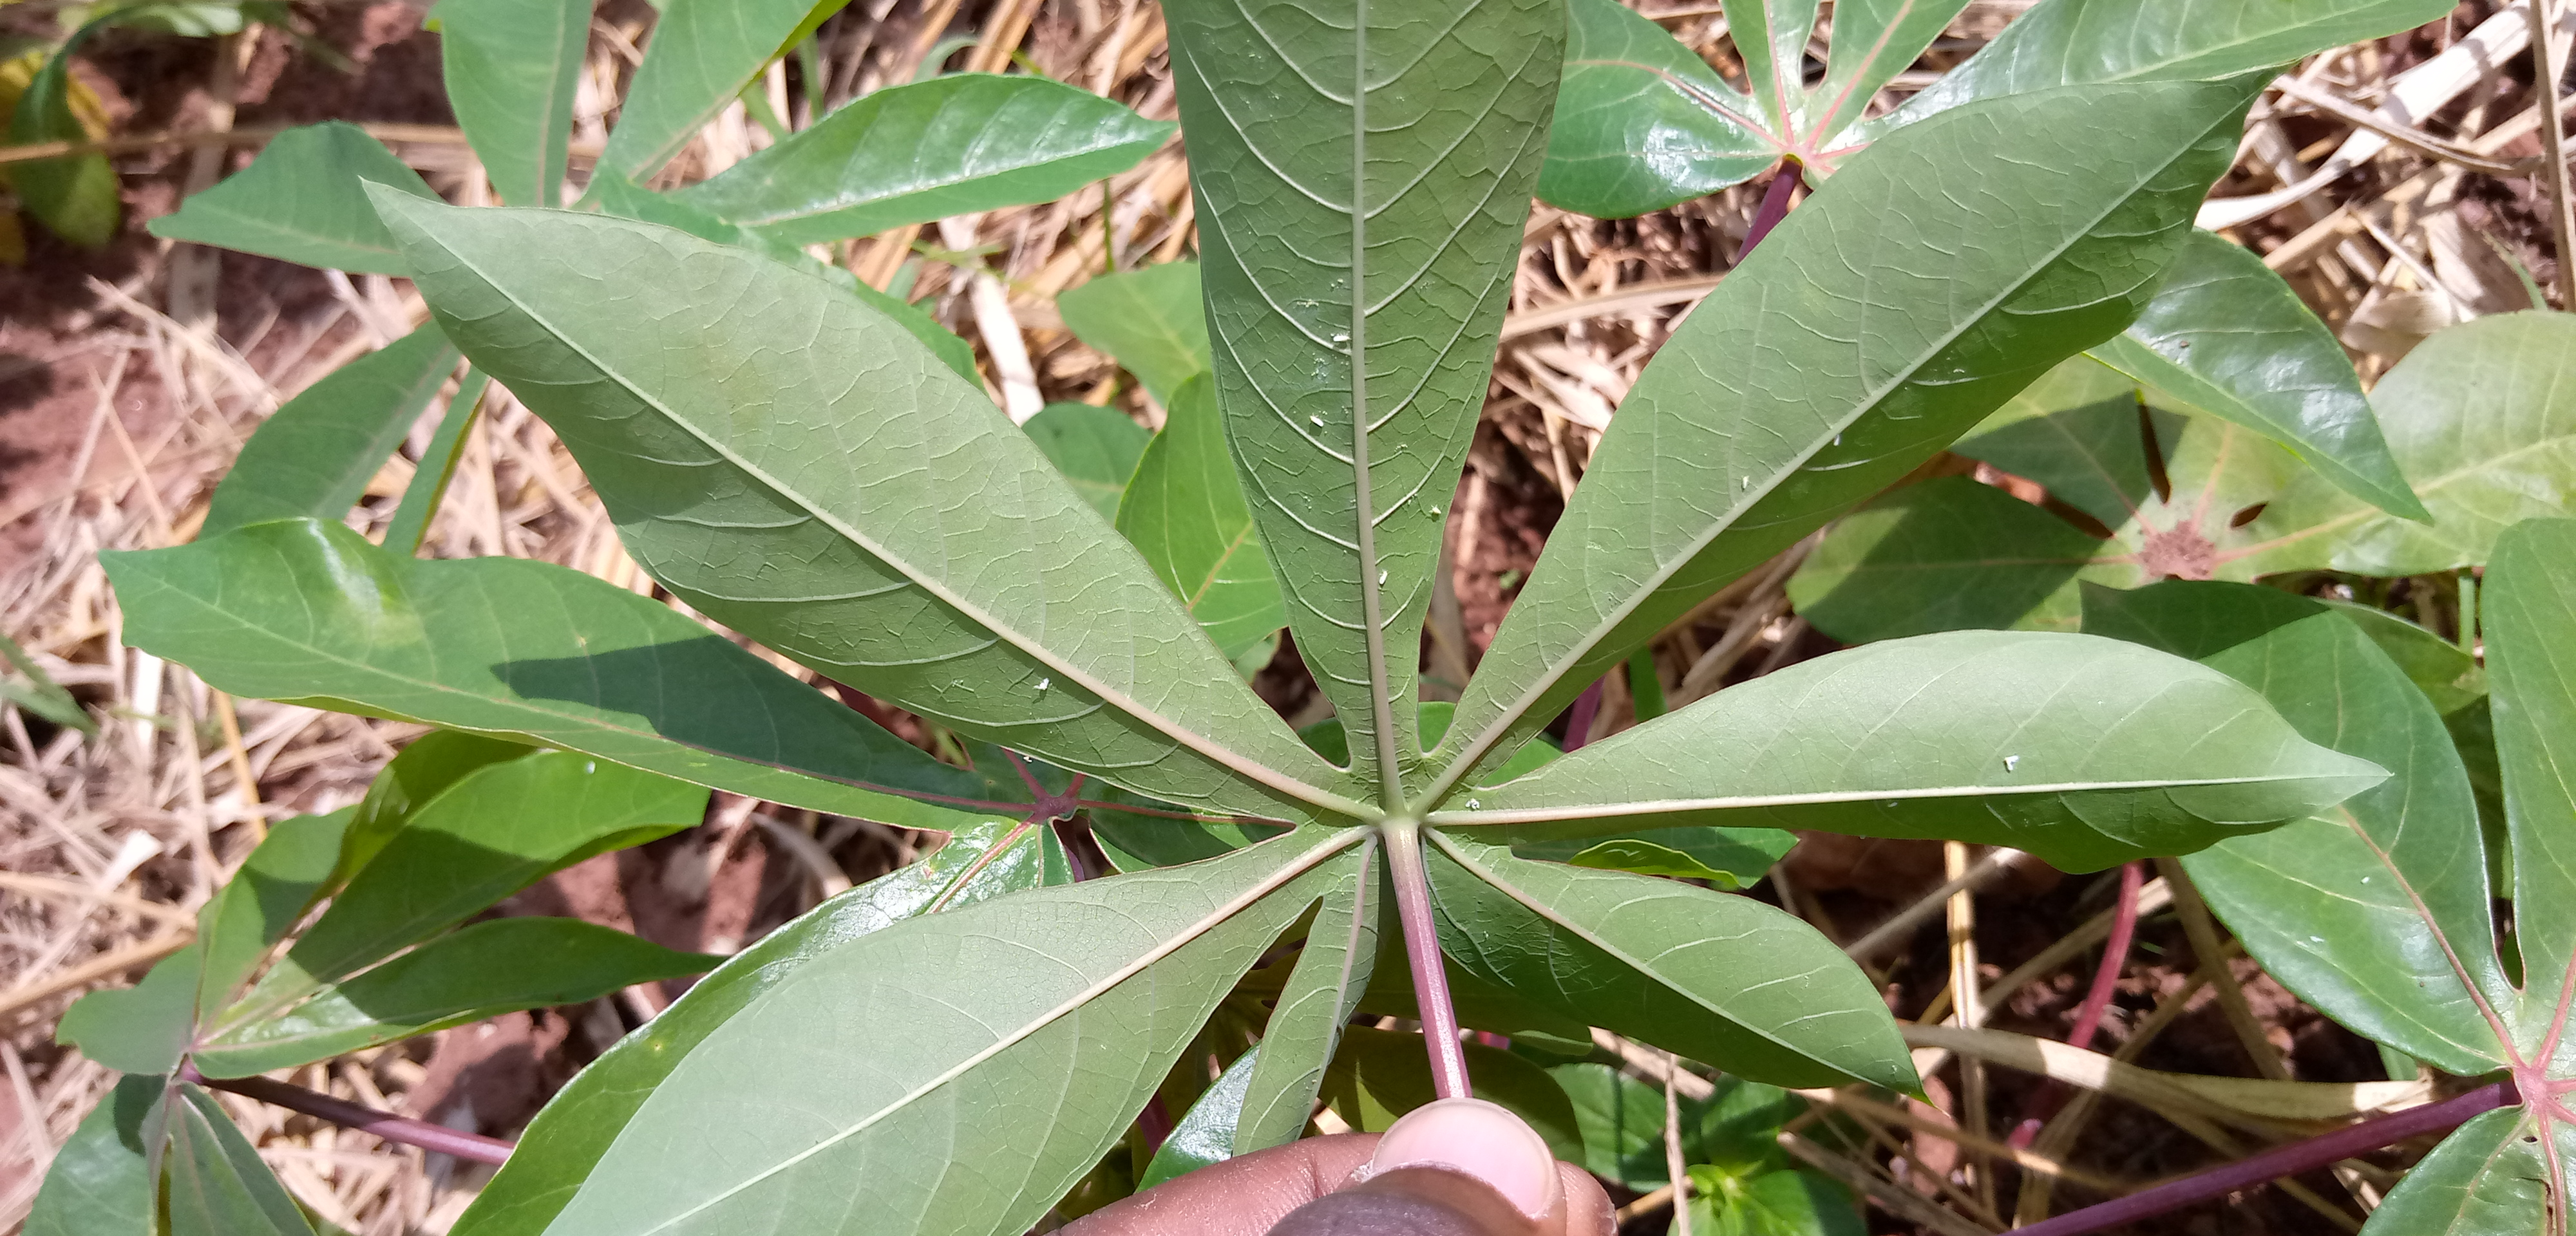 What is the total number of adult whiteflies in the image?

9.